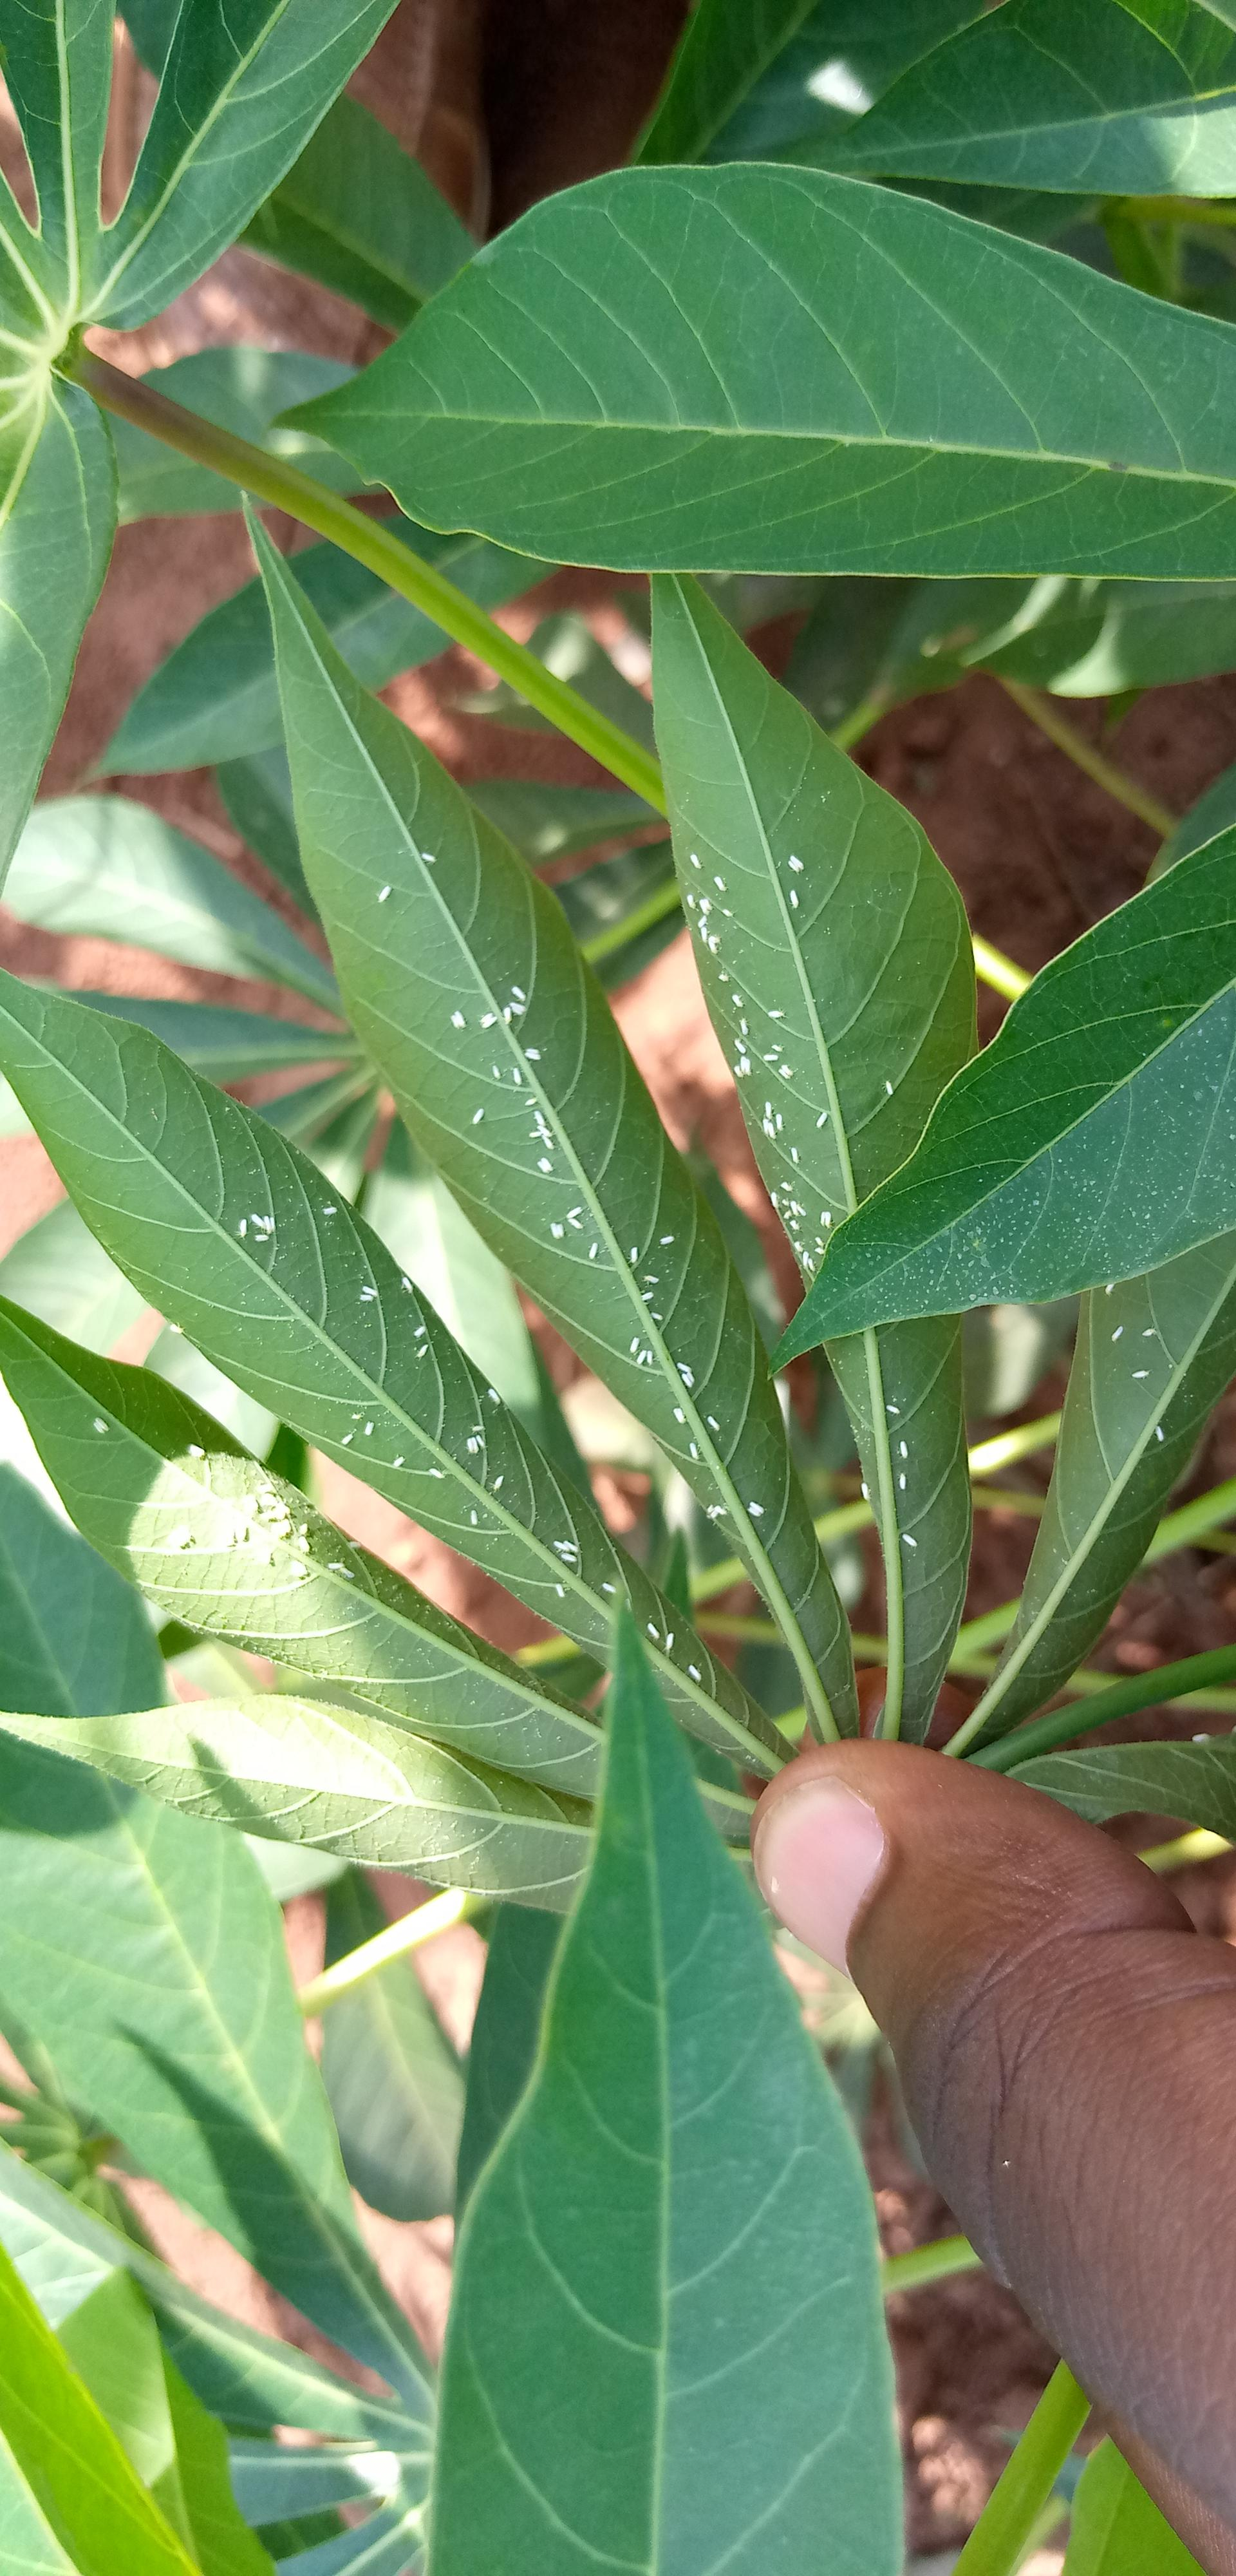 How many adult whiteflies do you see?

138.